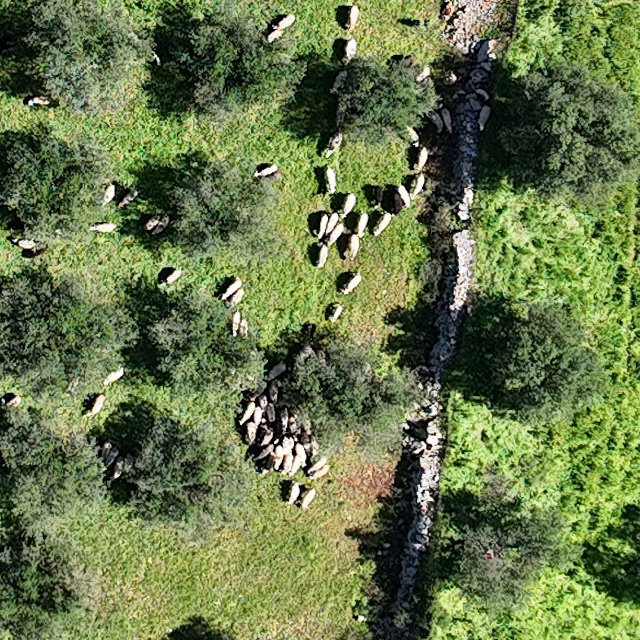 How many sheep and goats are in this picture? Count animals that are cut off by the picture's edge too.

85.